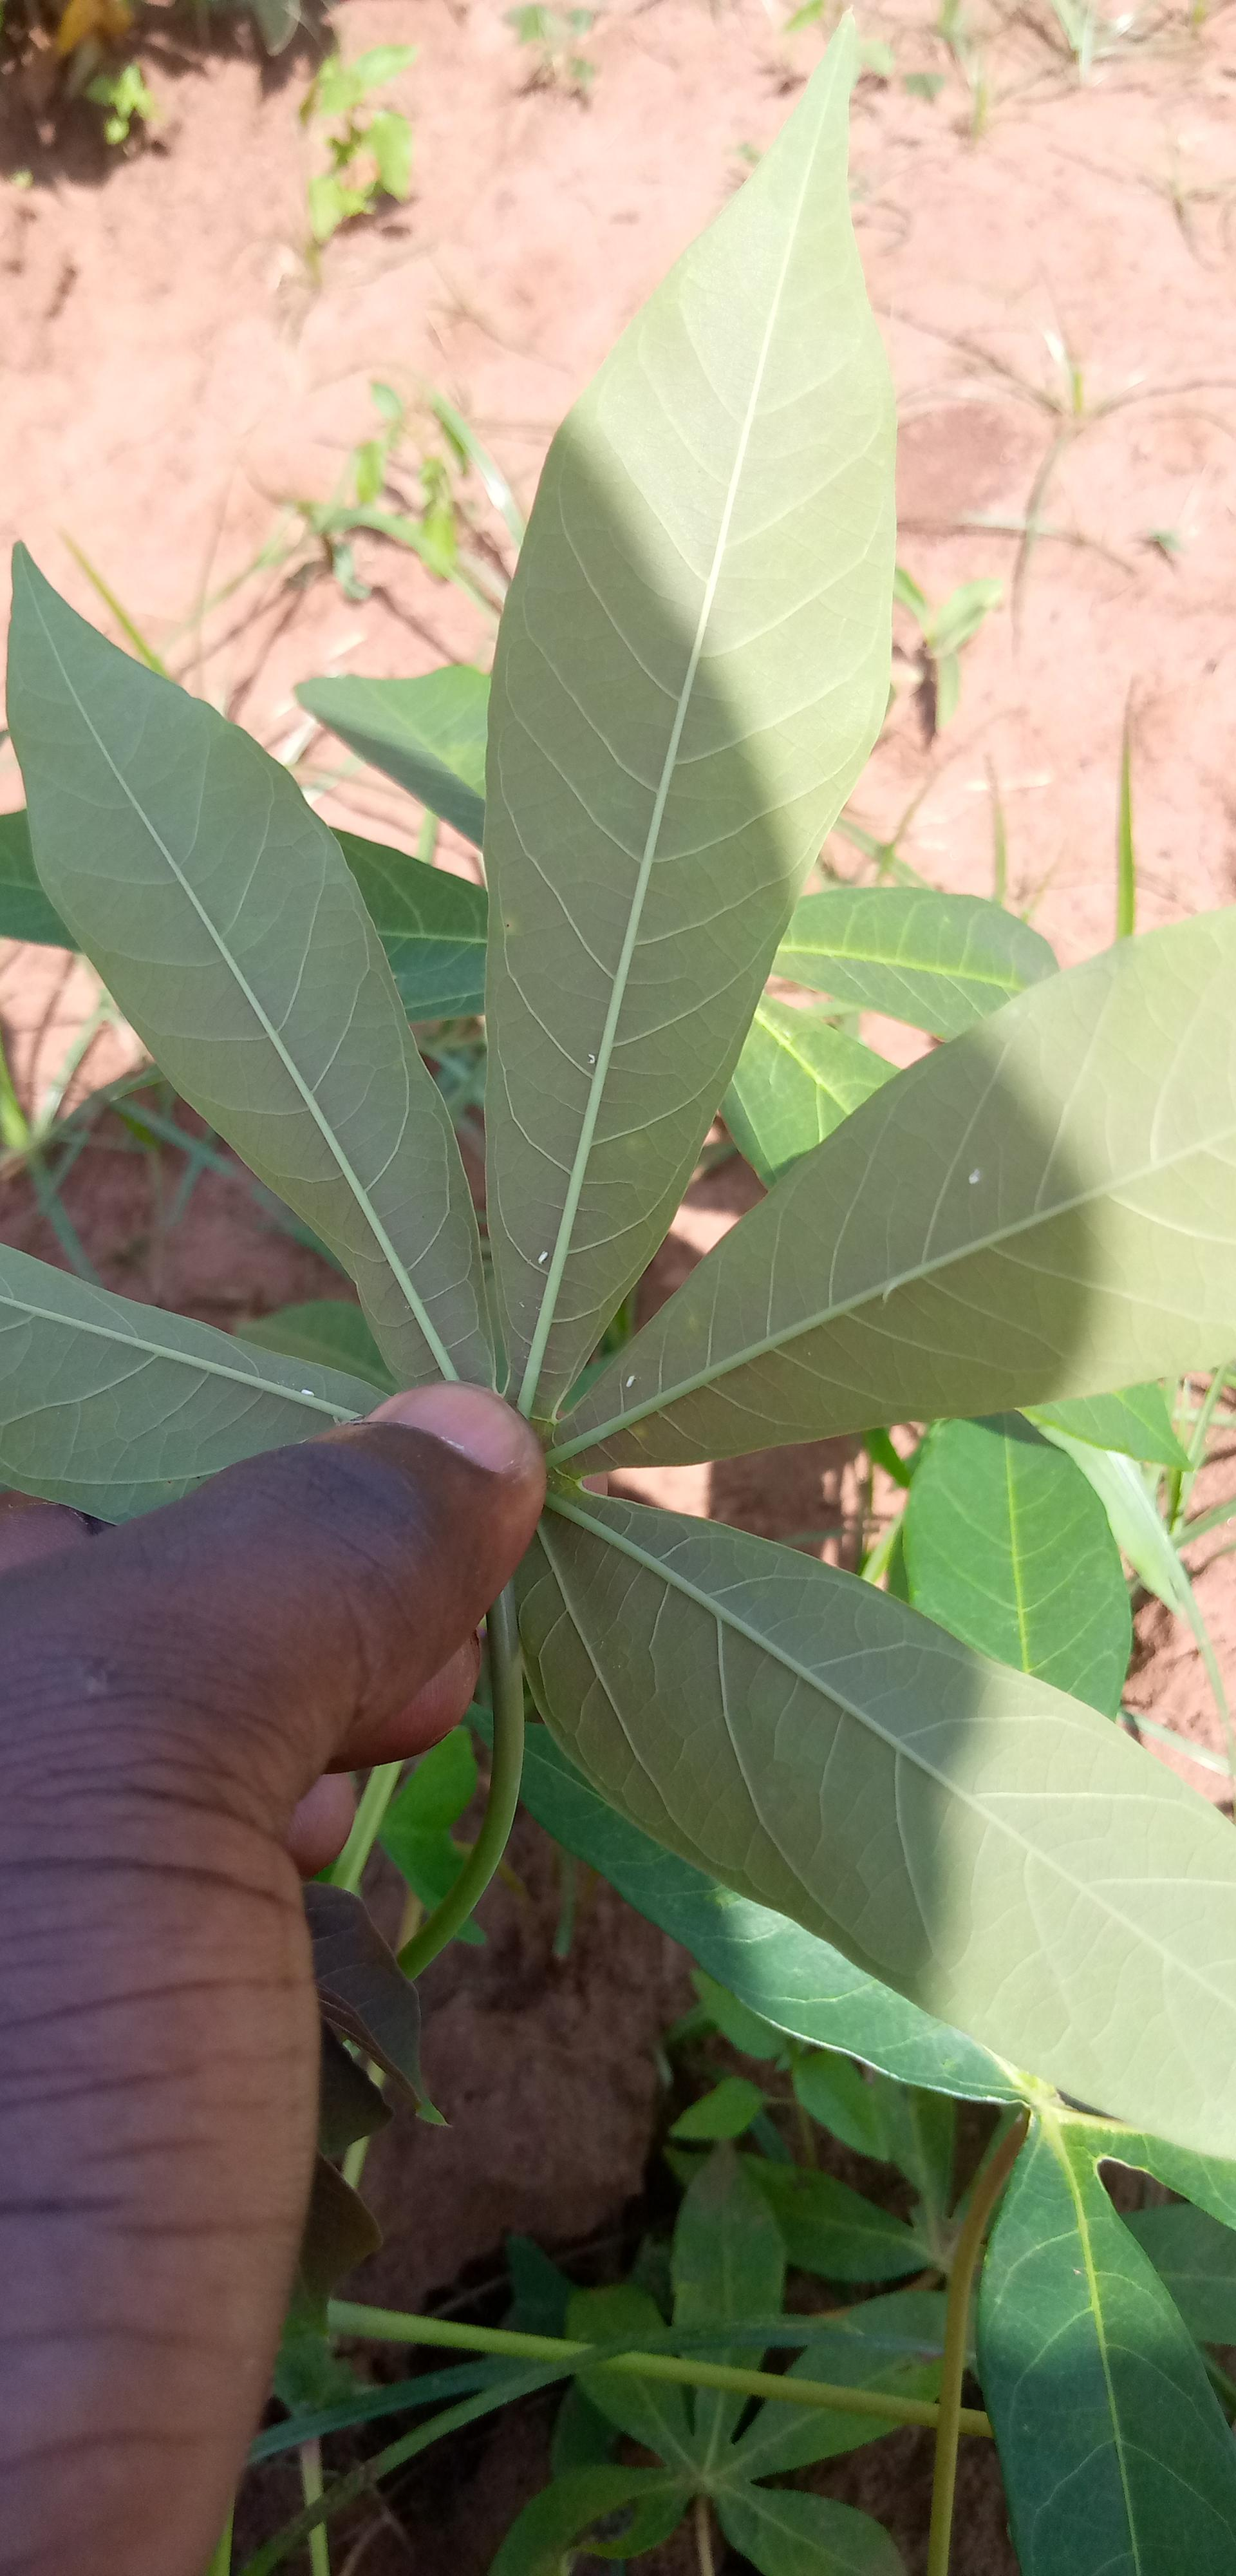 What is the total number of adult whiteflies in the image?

5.